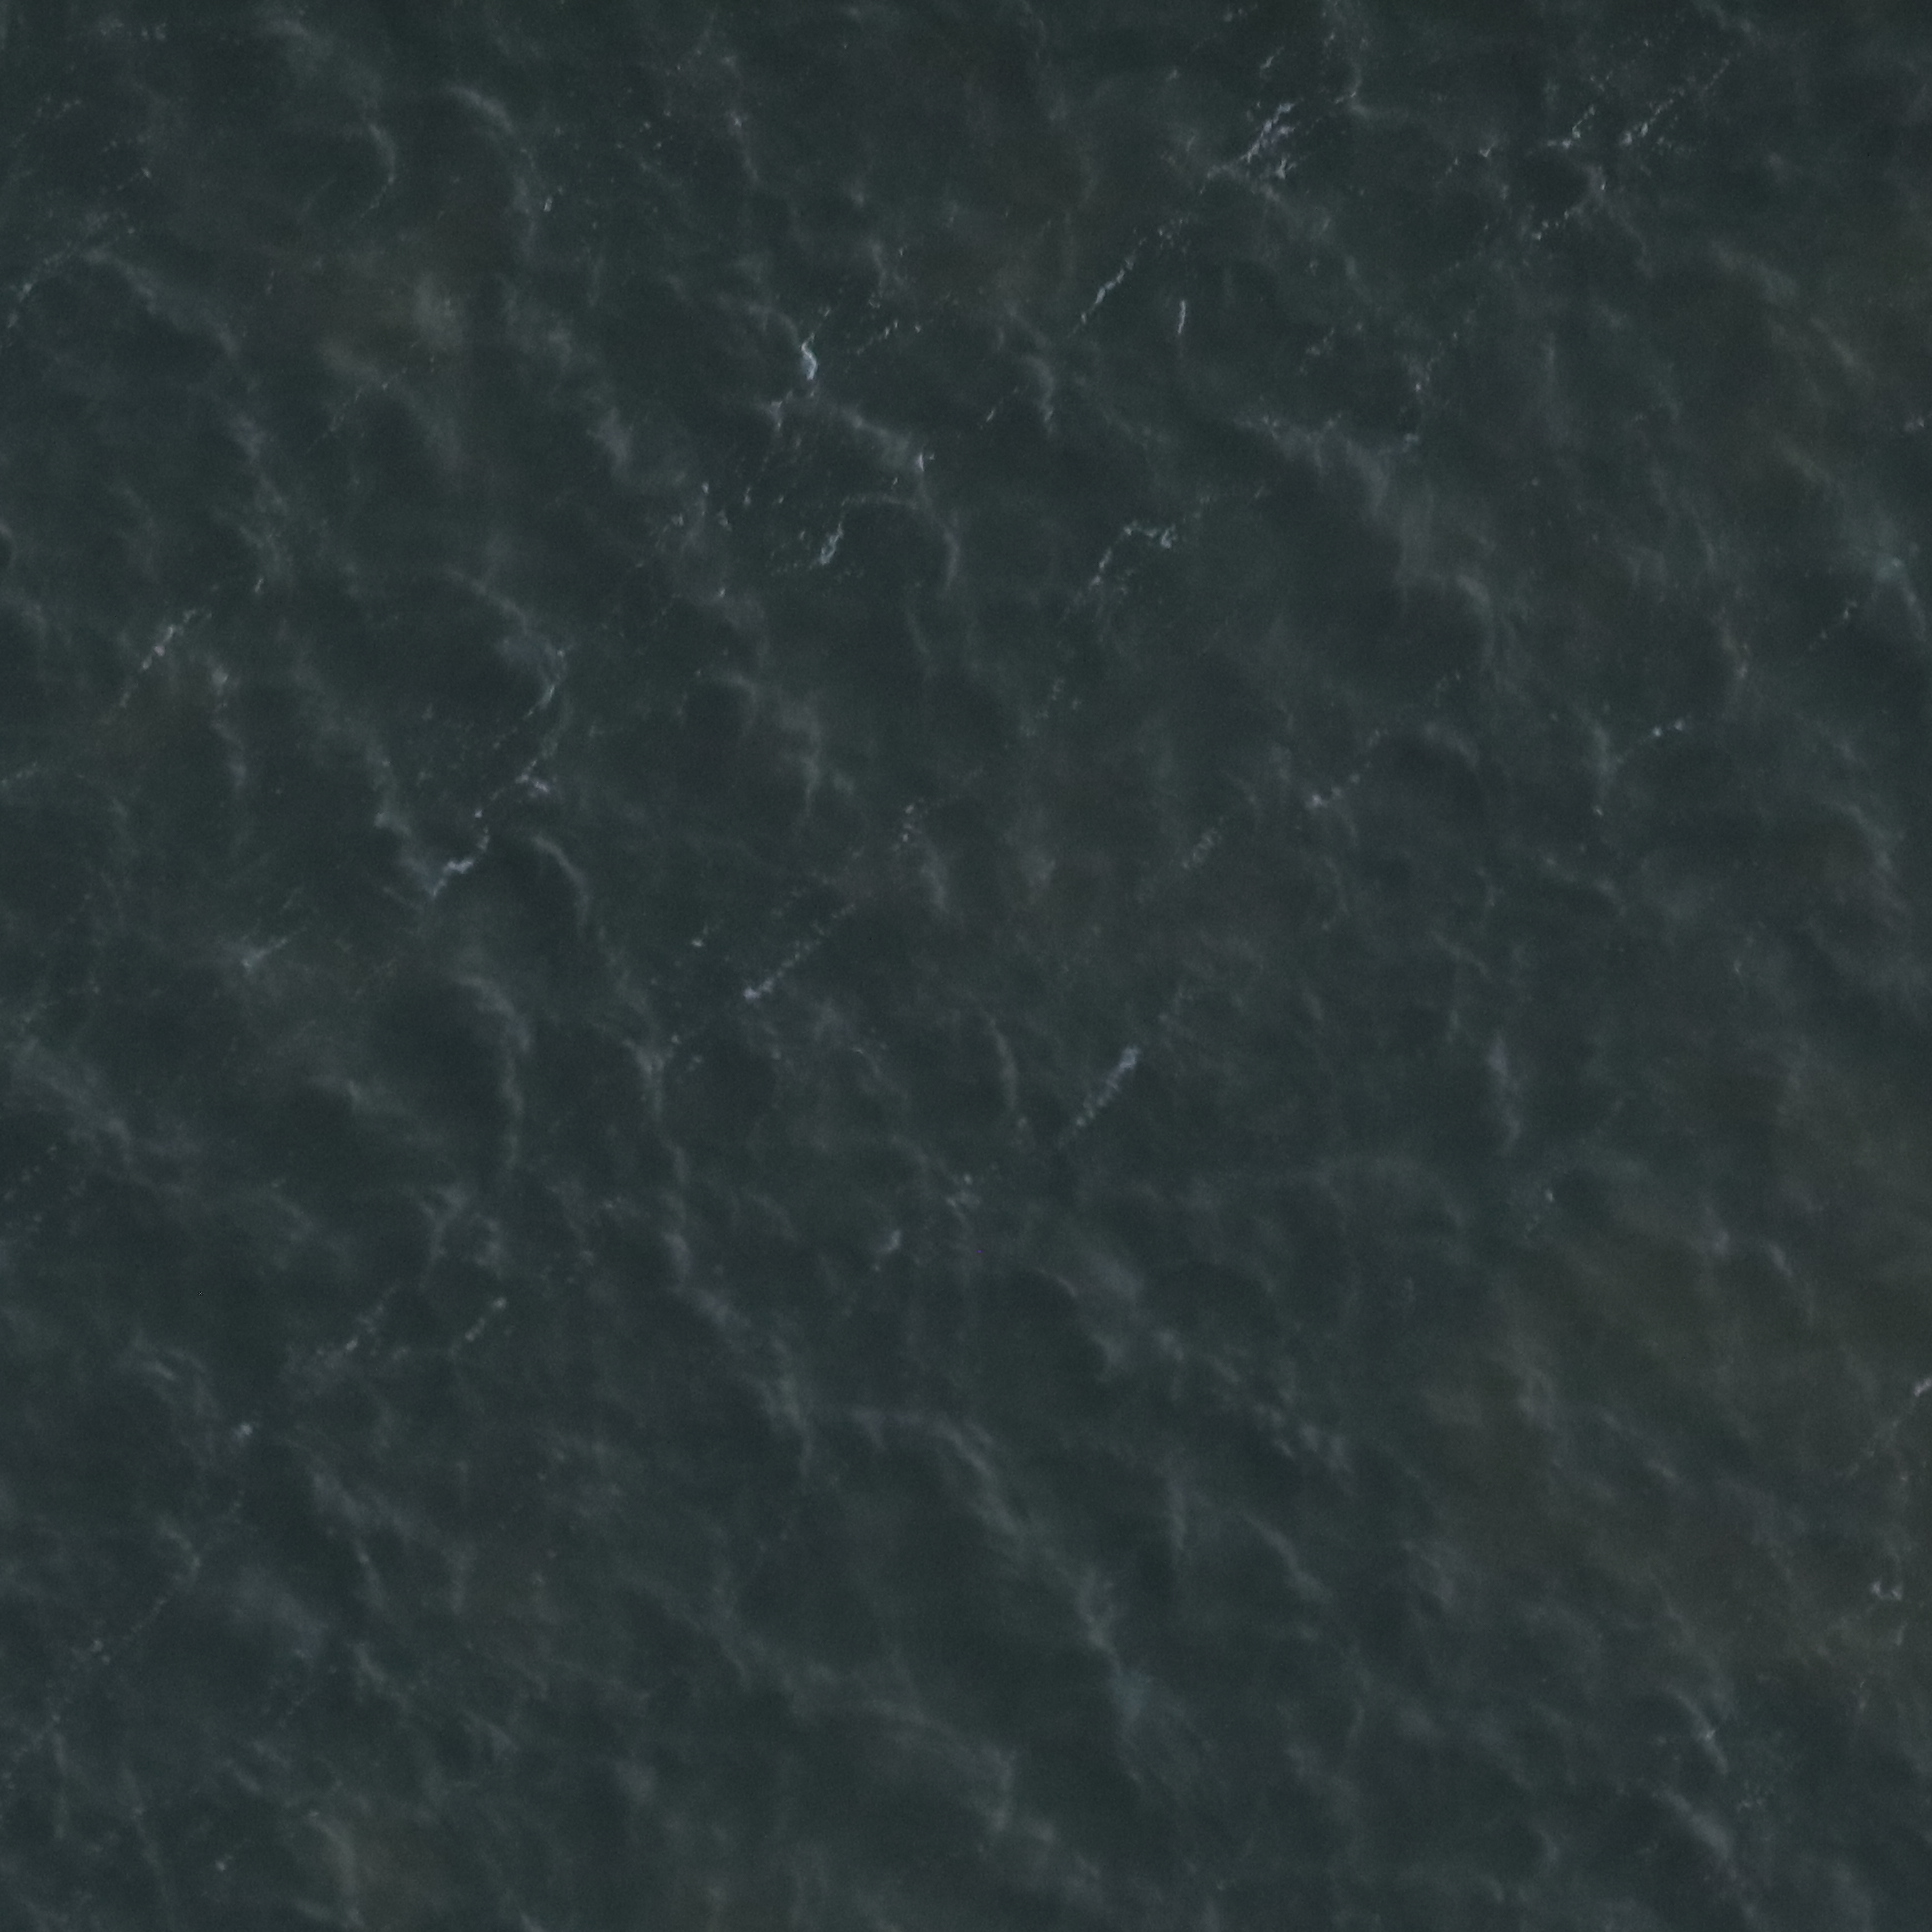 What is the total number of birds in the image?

0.